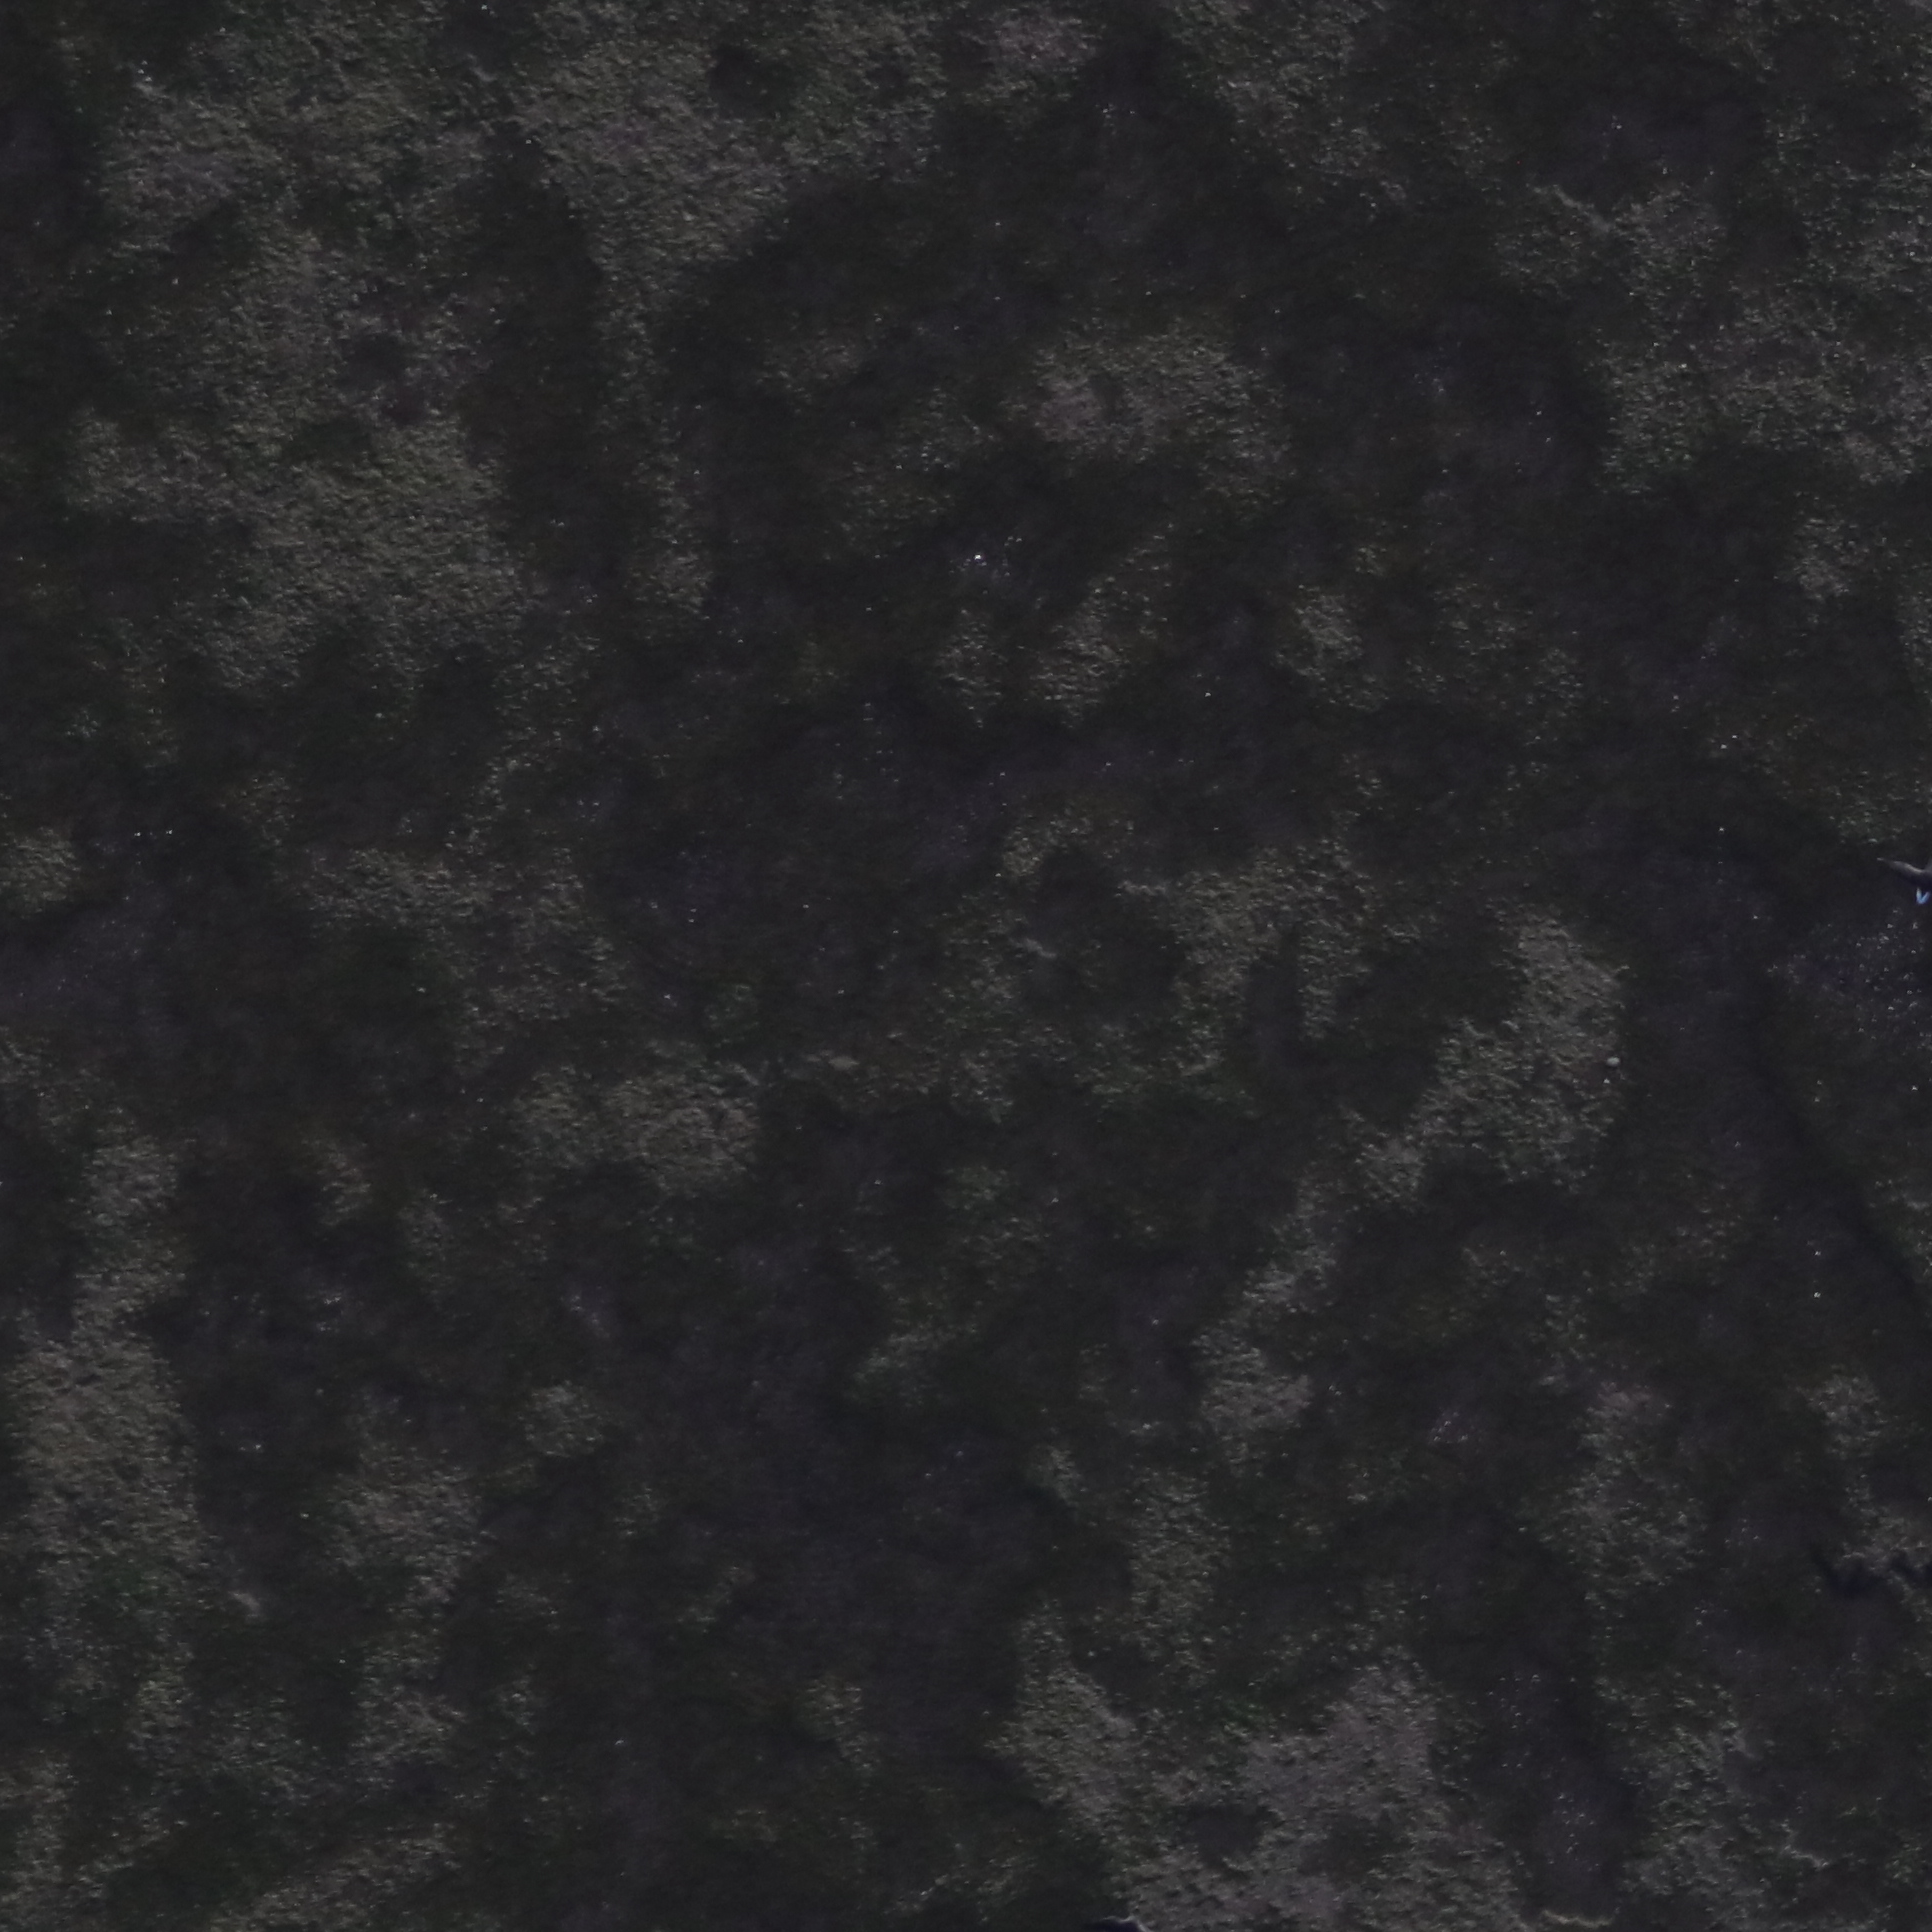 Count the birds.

1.